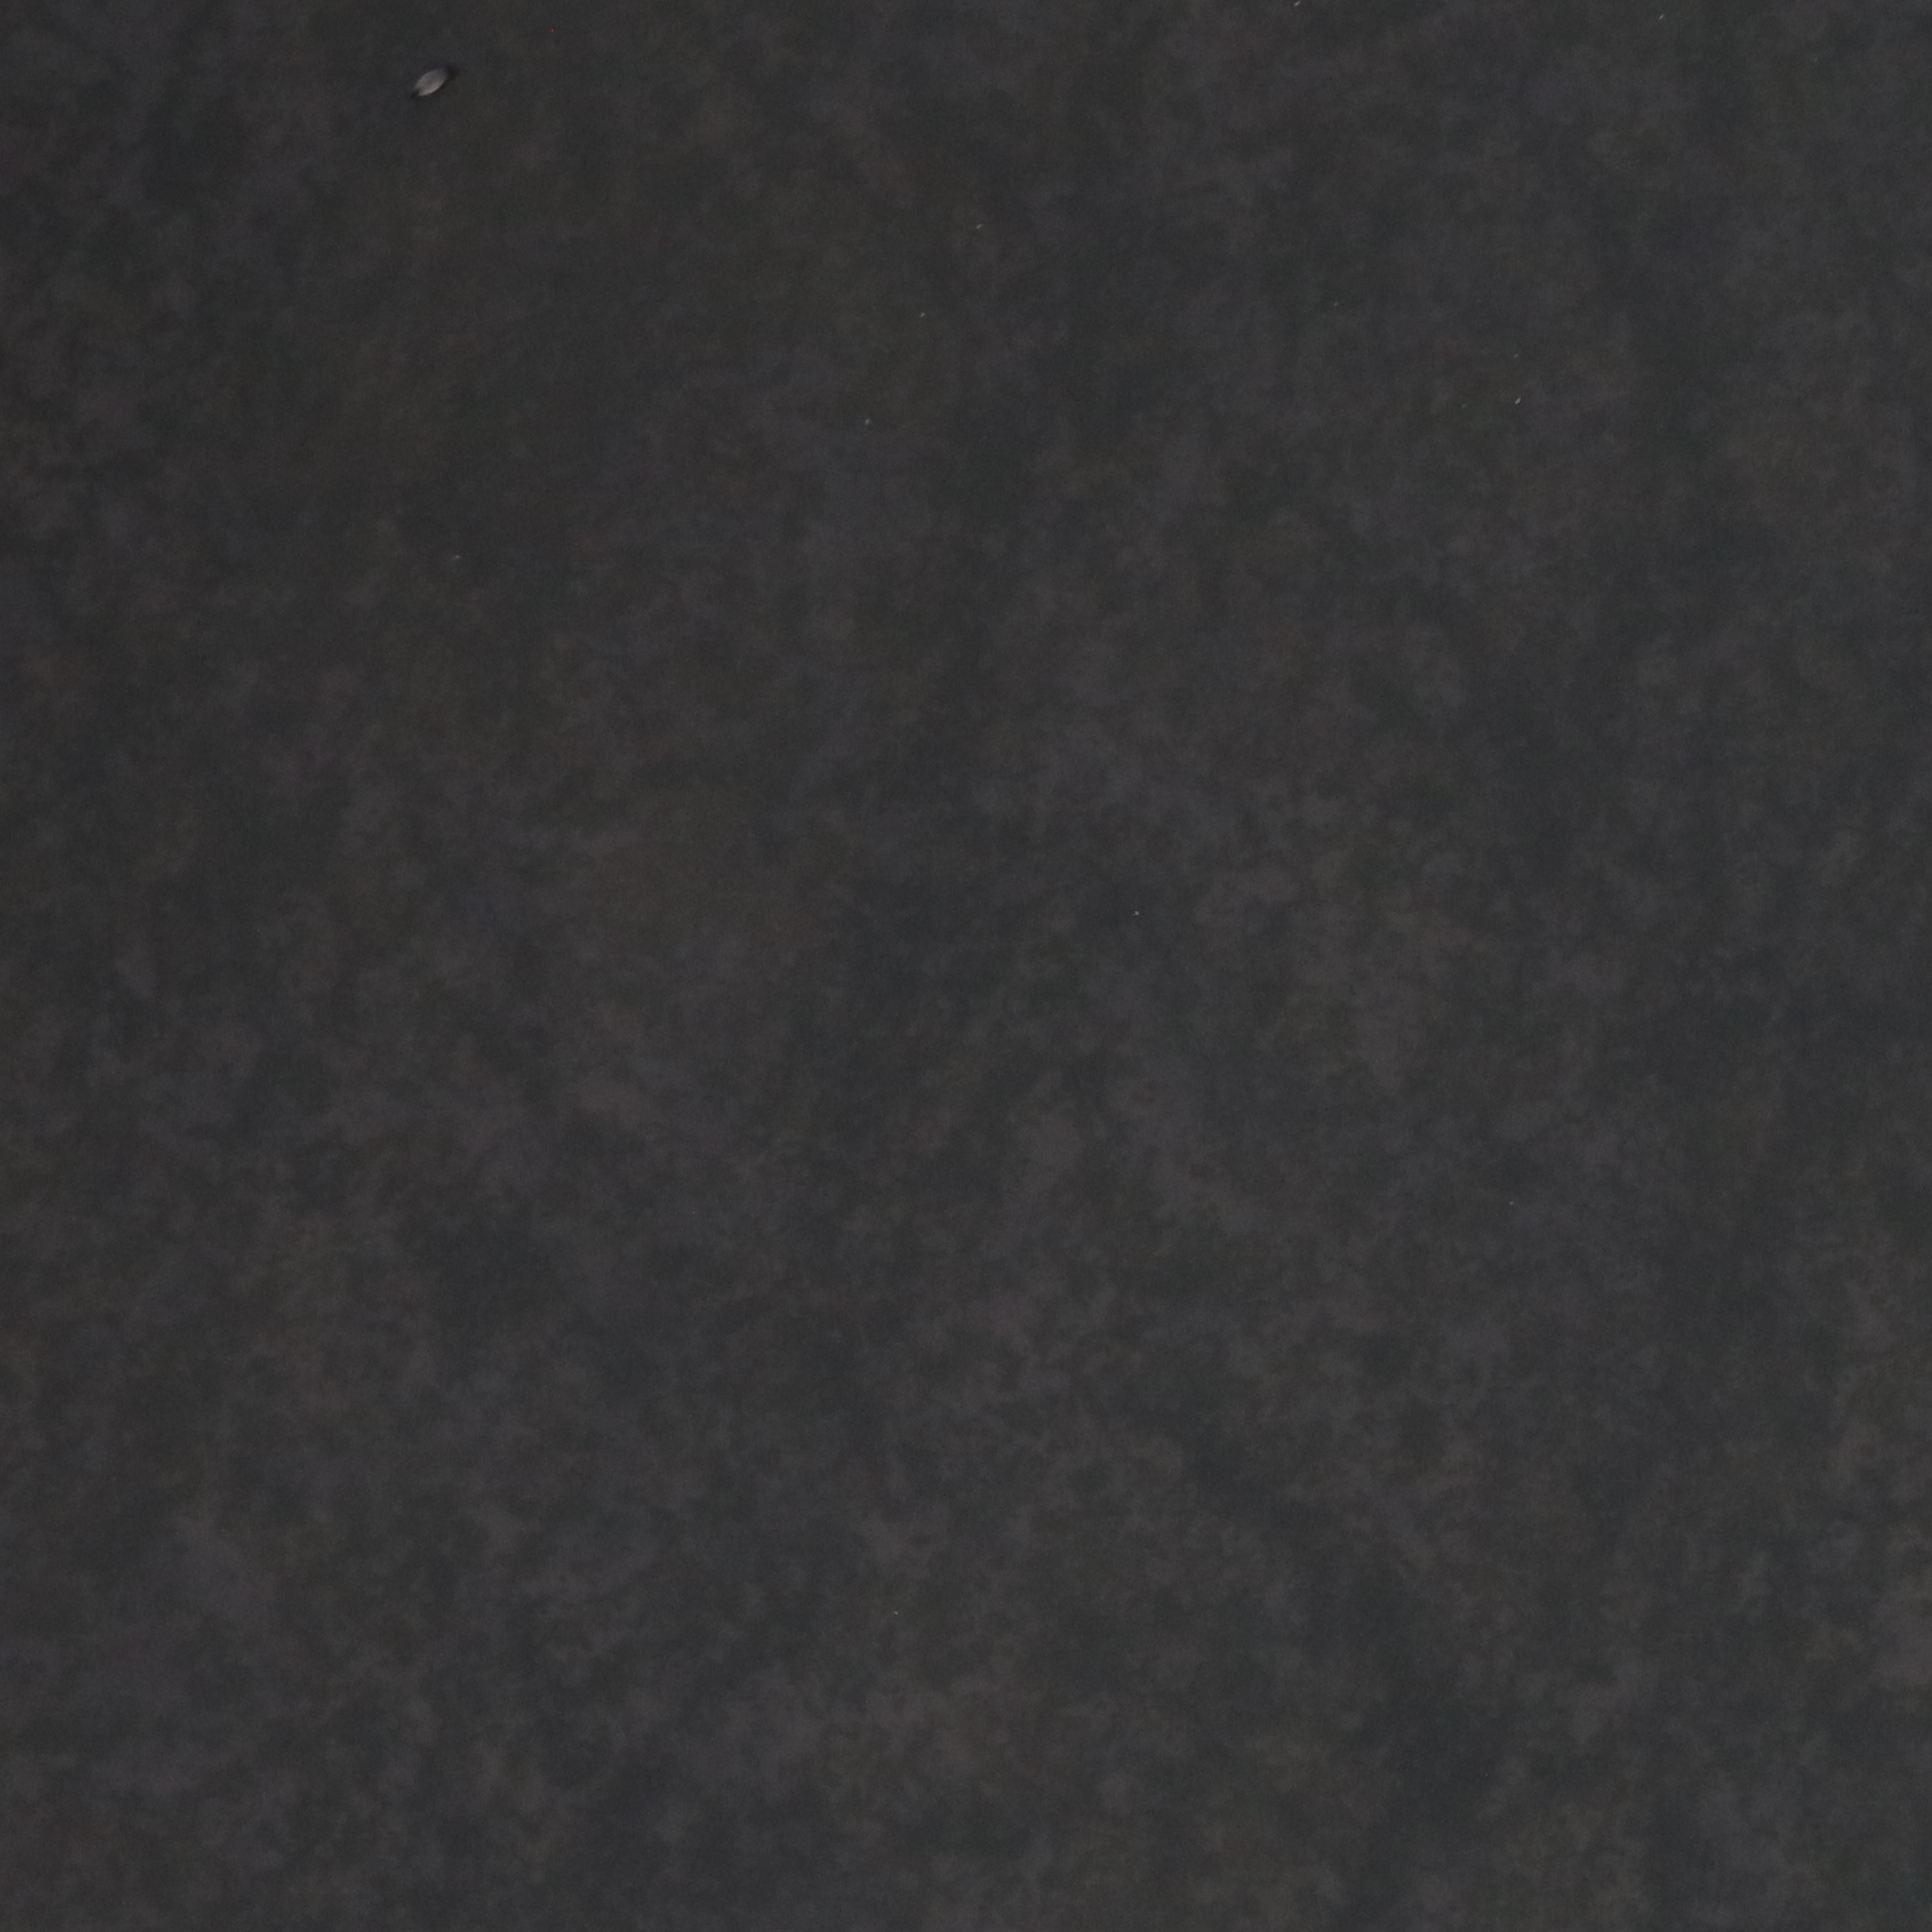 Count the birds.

1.